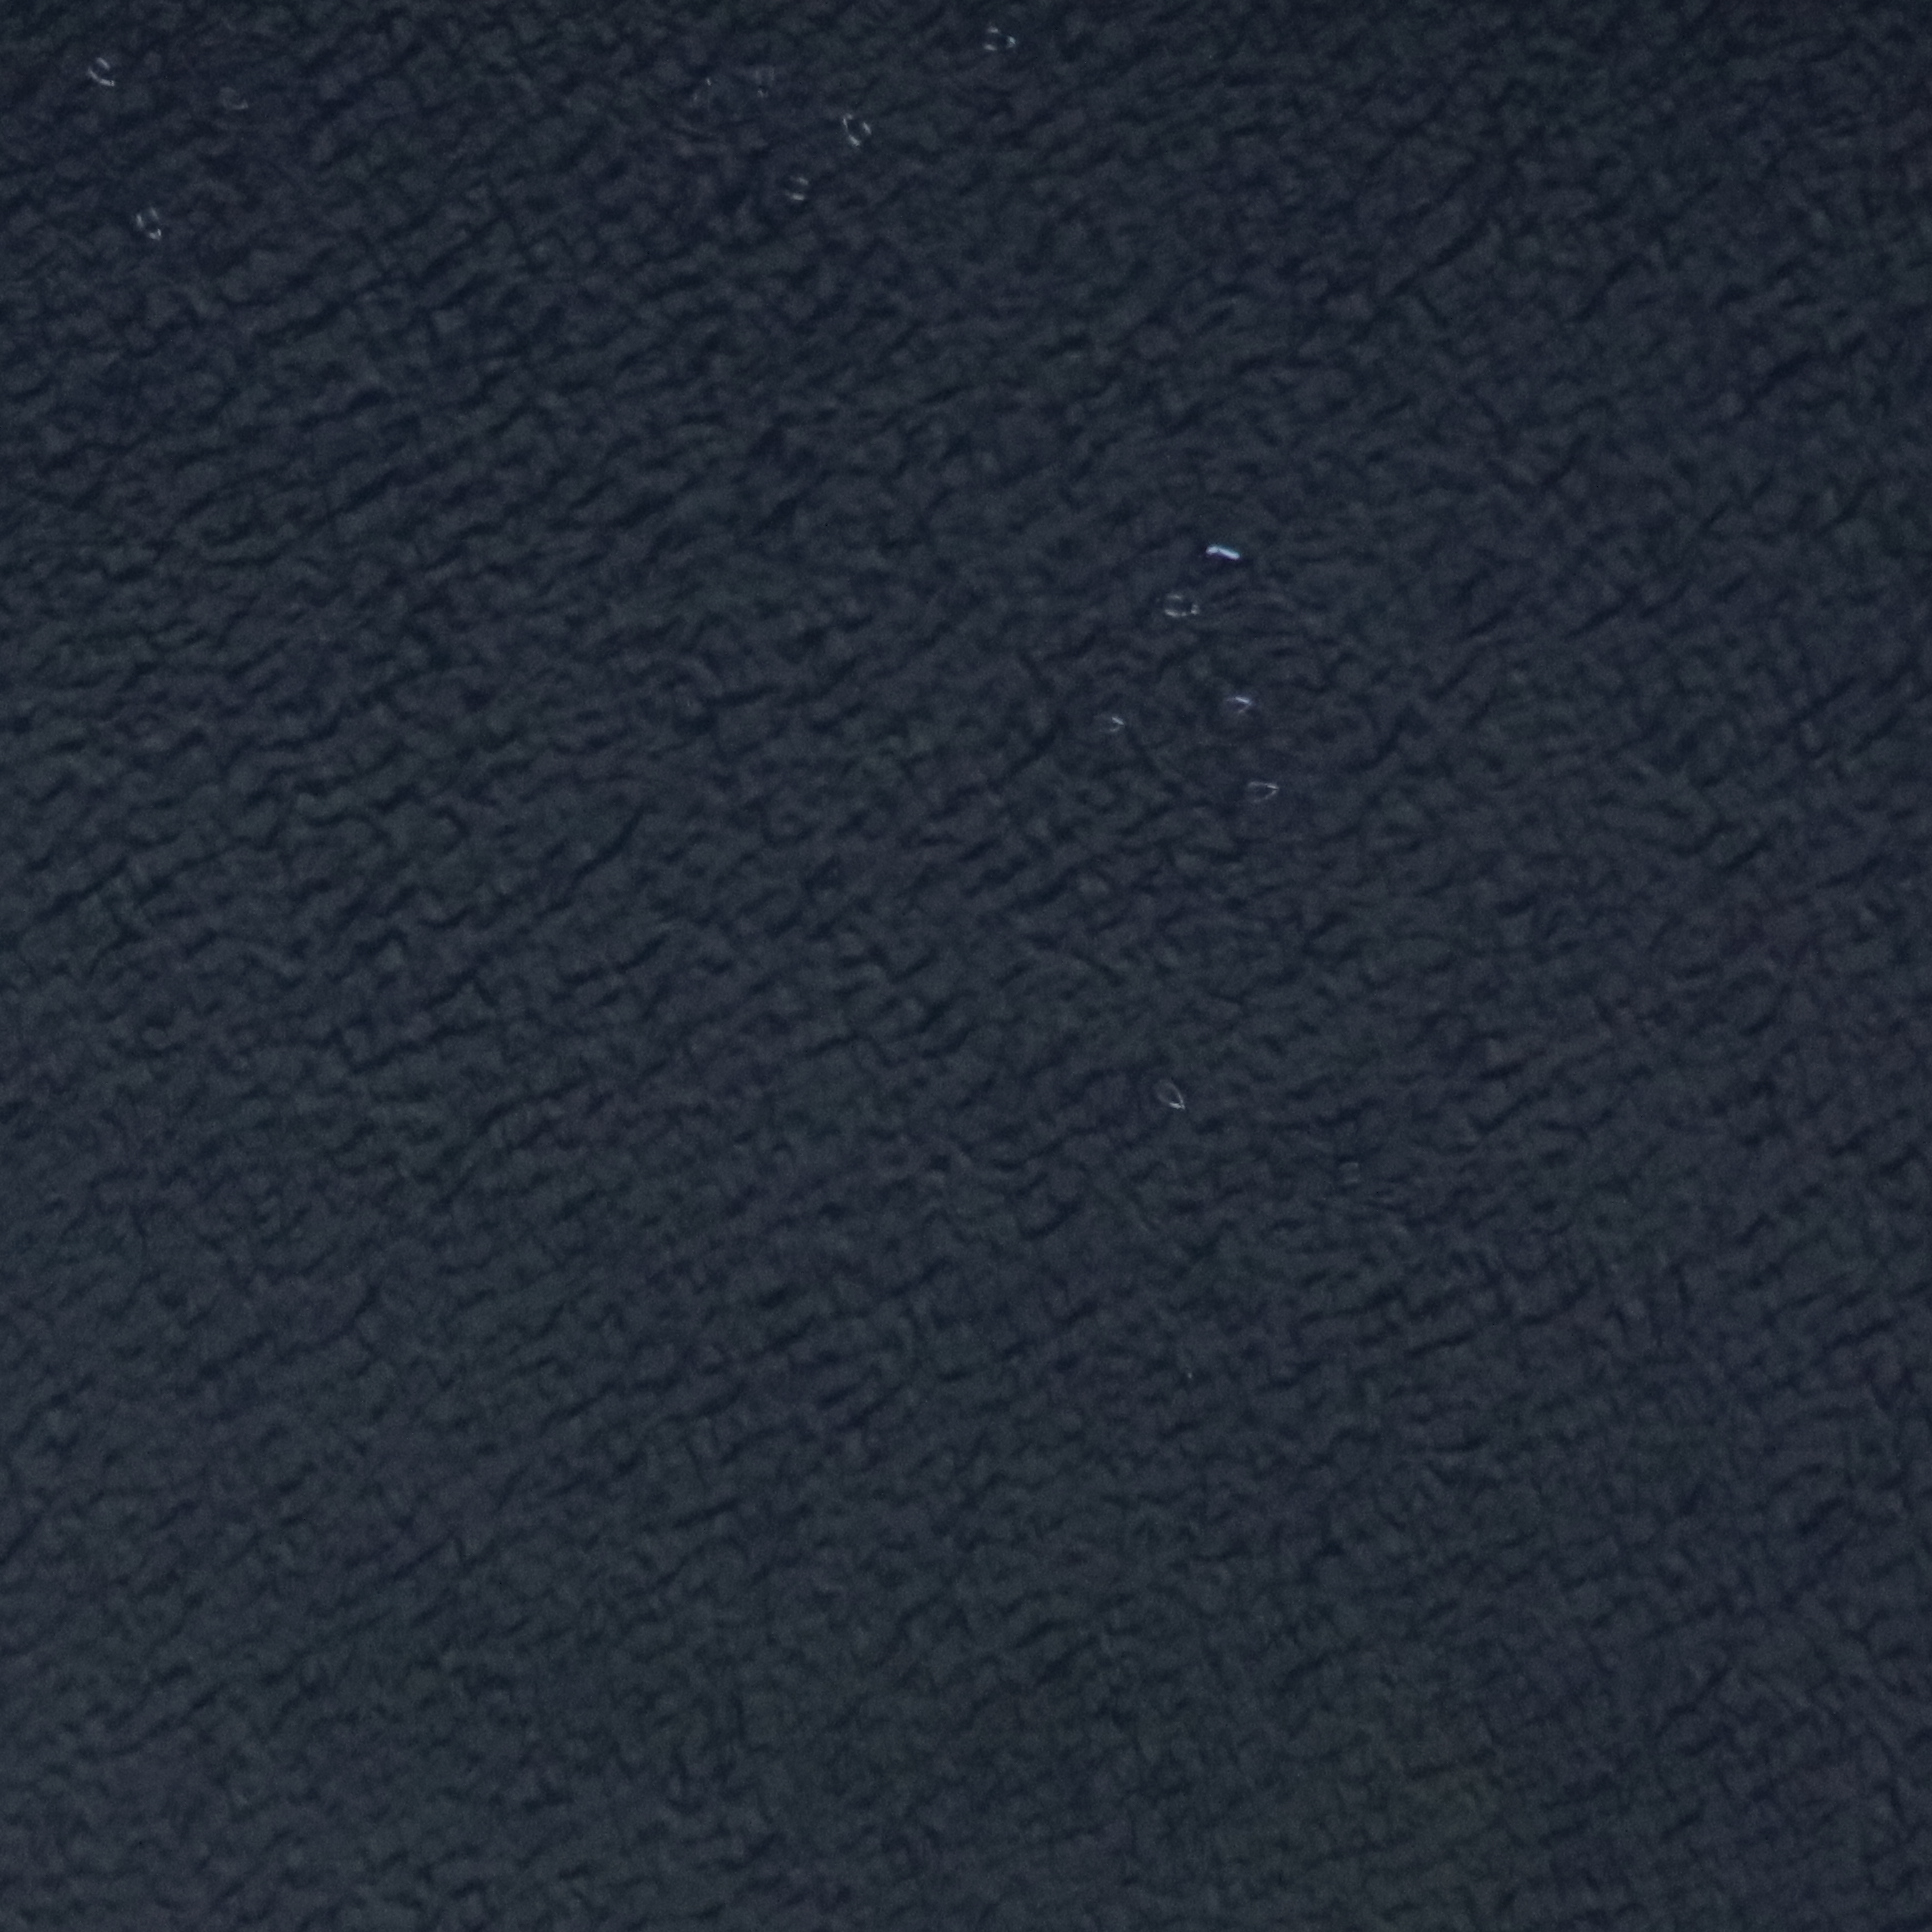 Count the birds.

12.